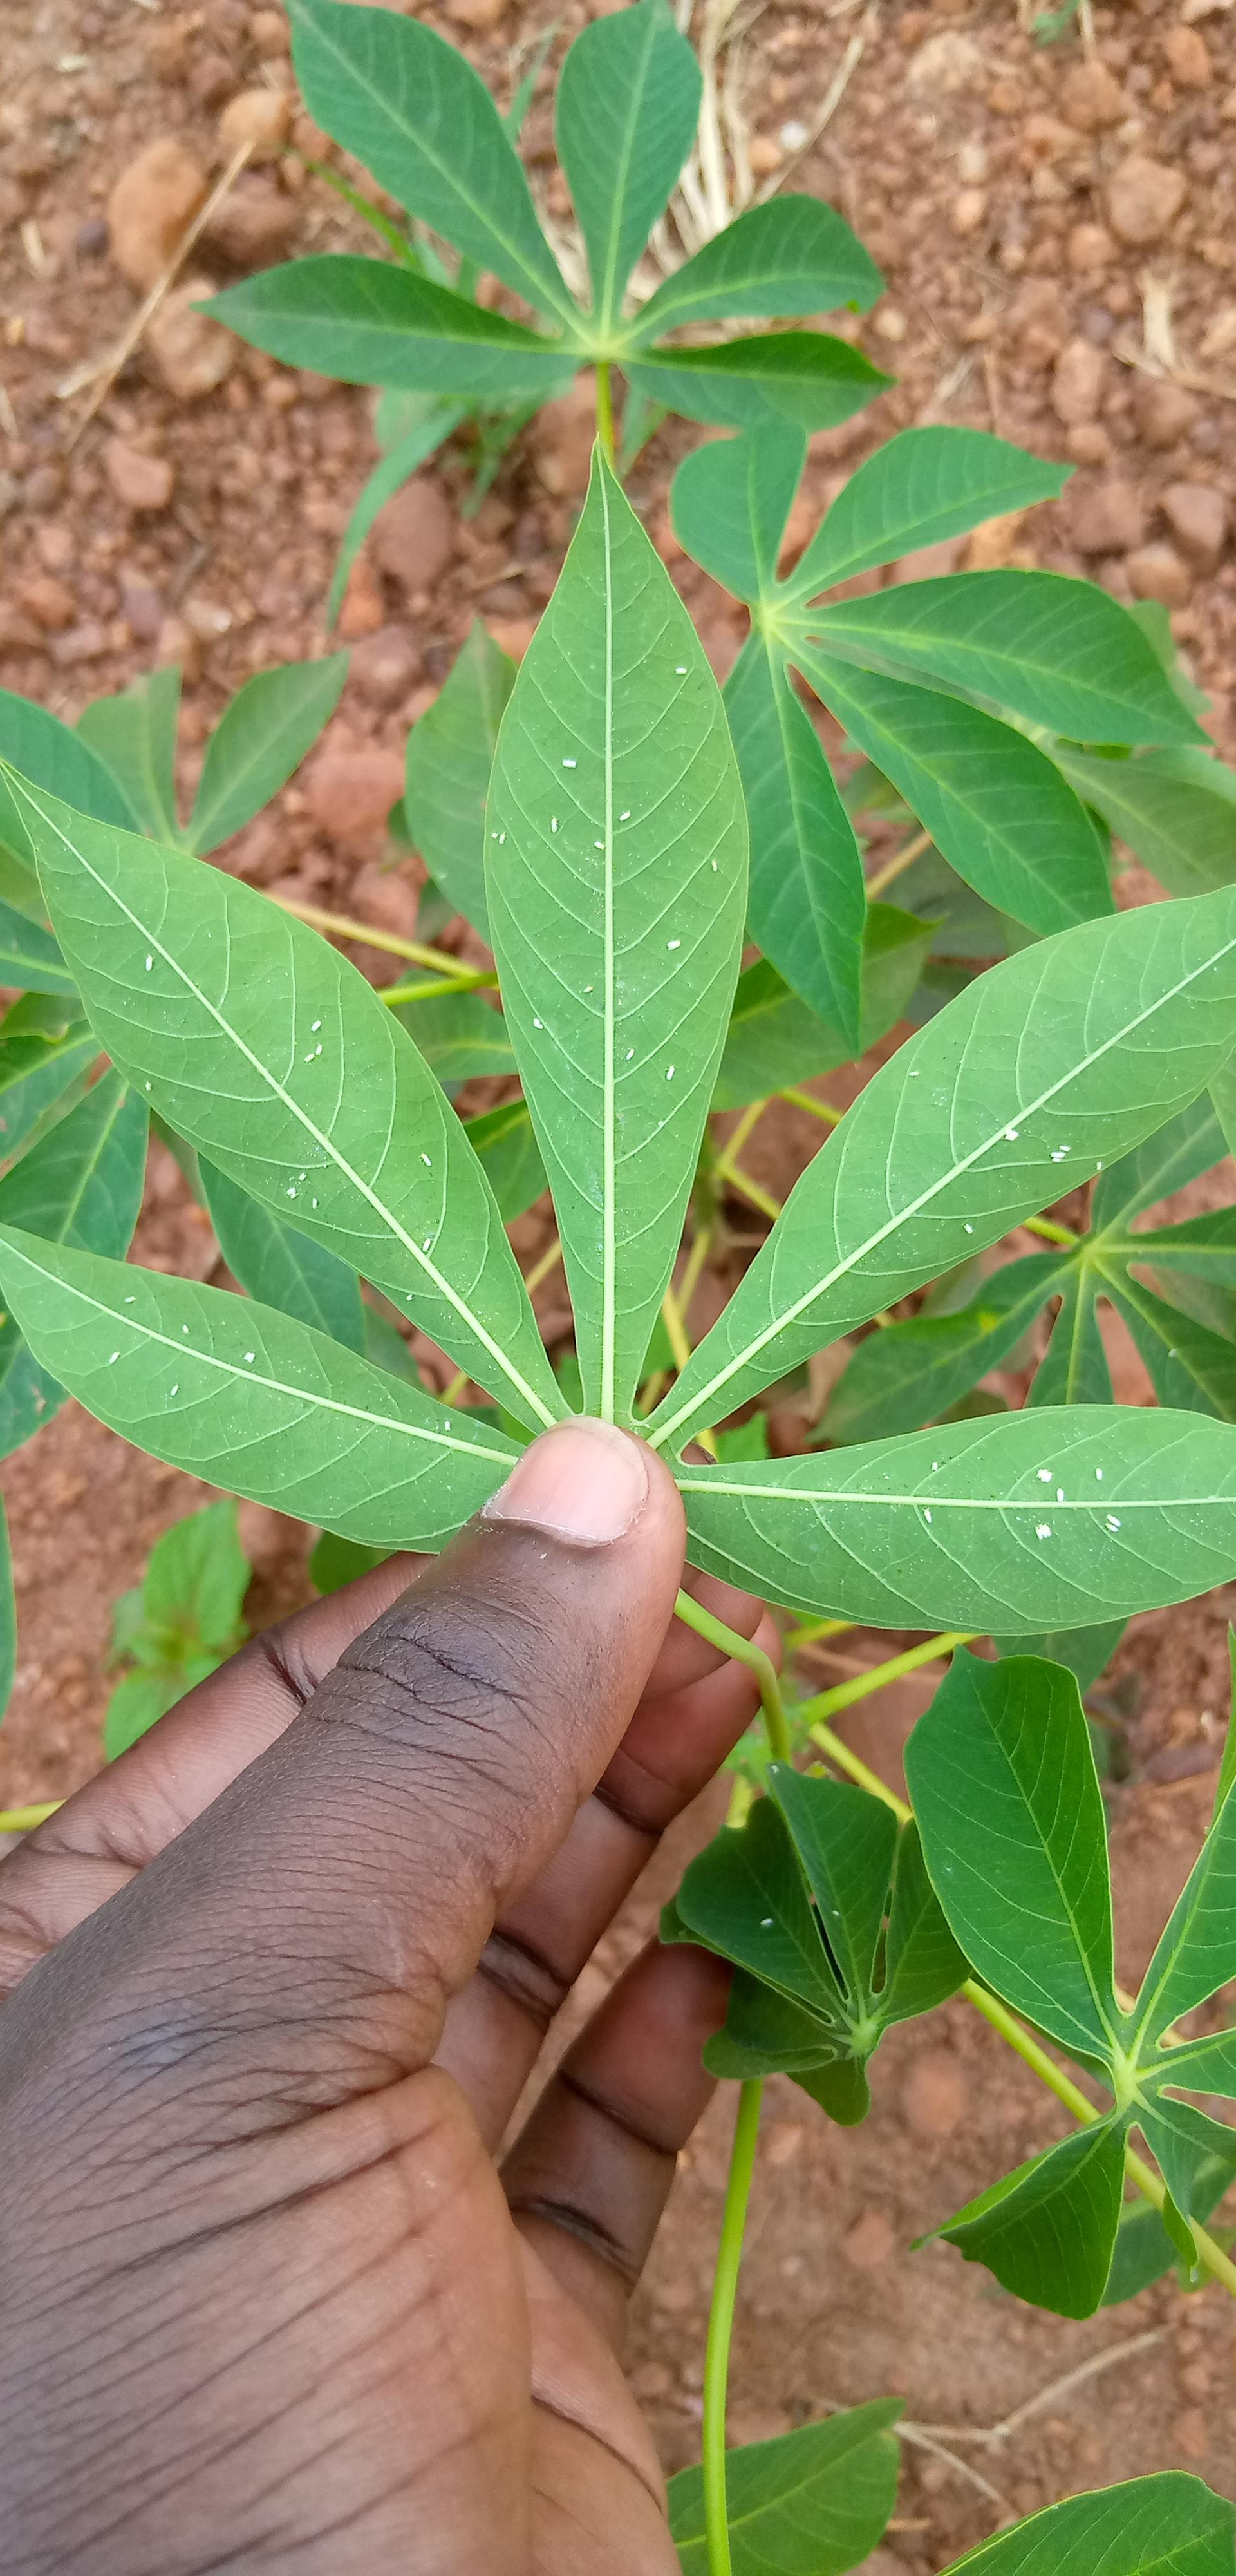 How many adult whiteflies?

52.